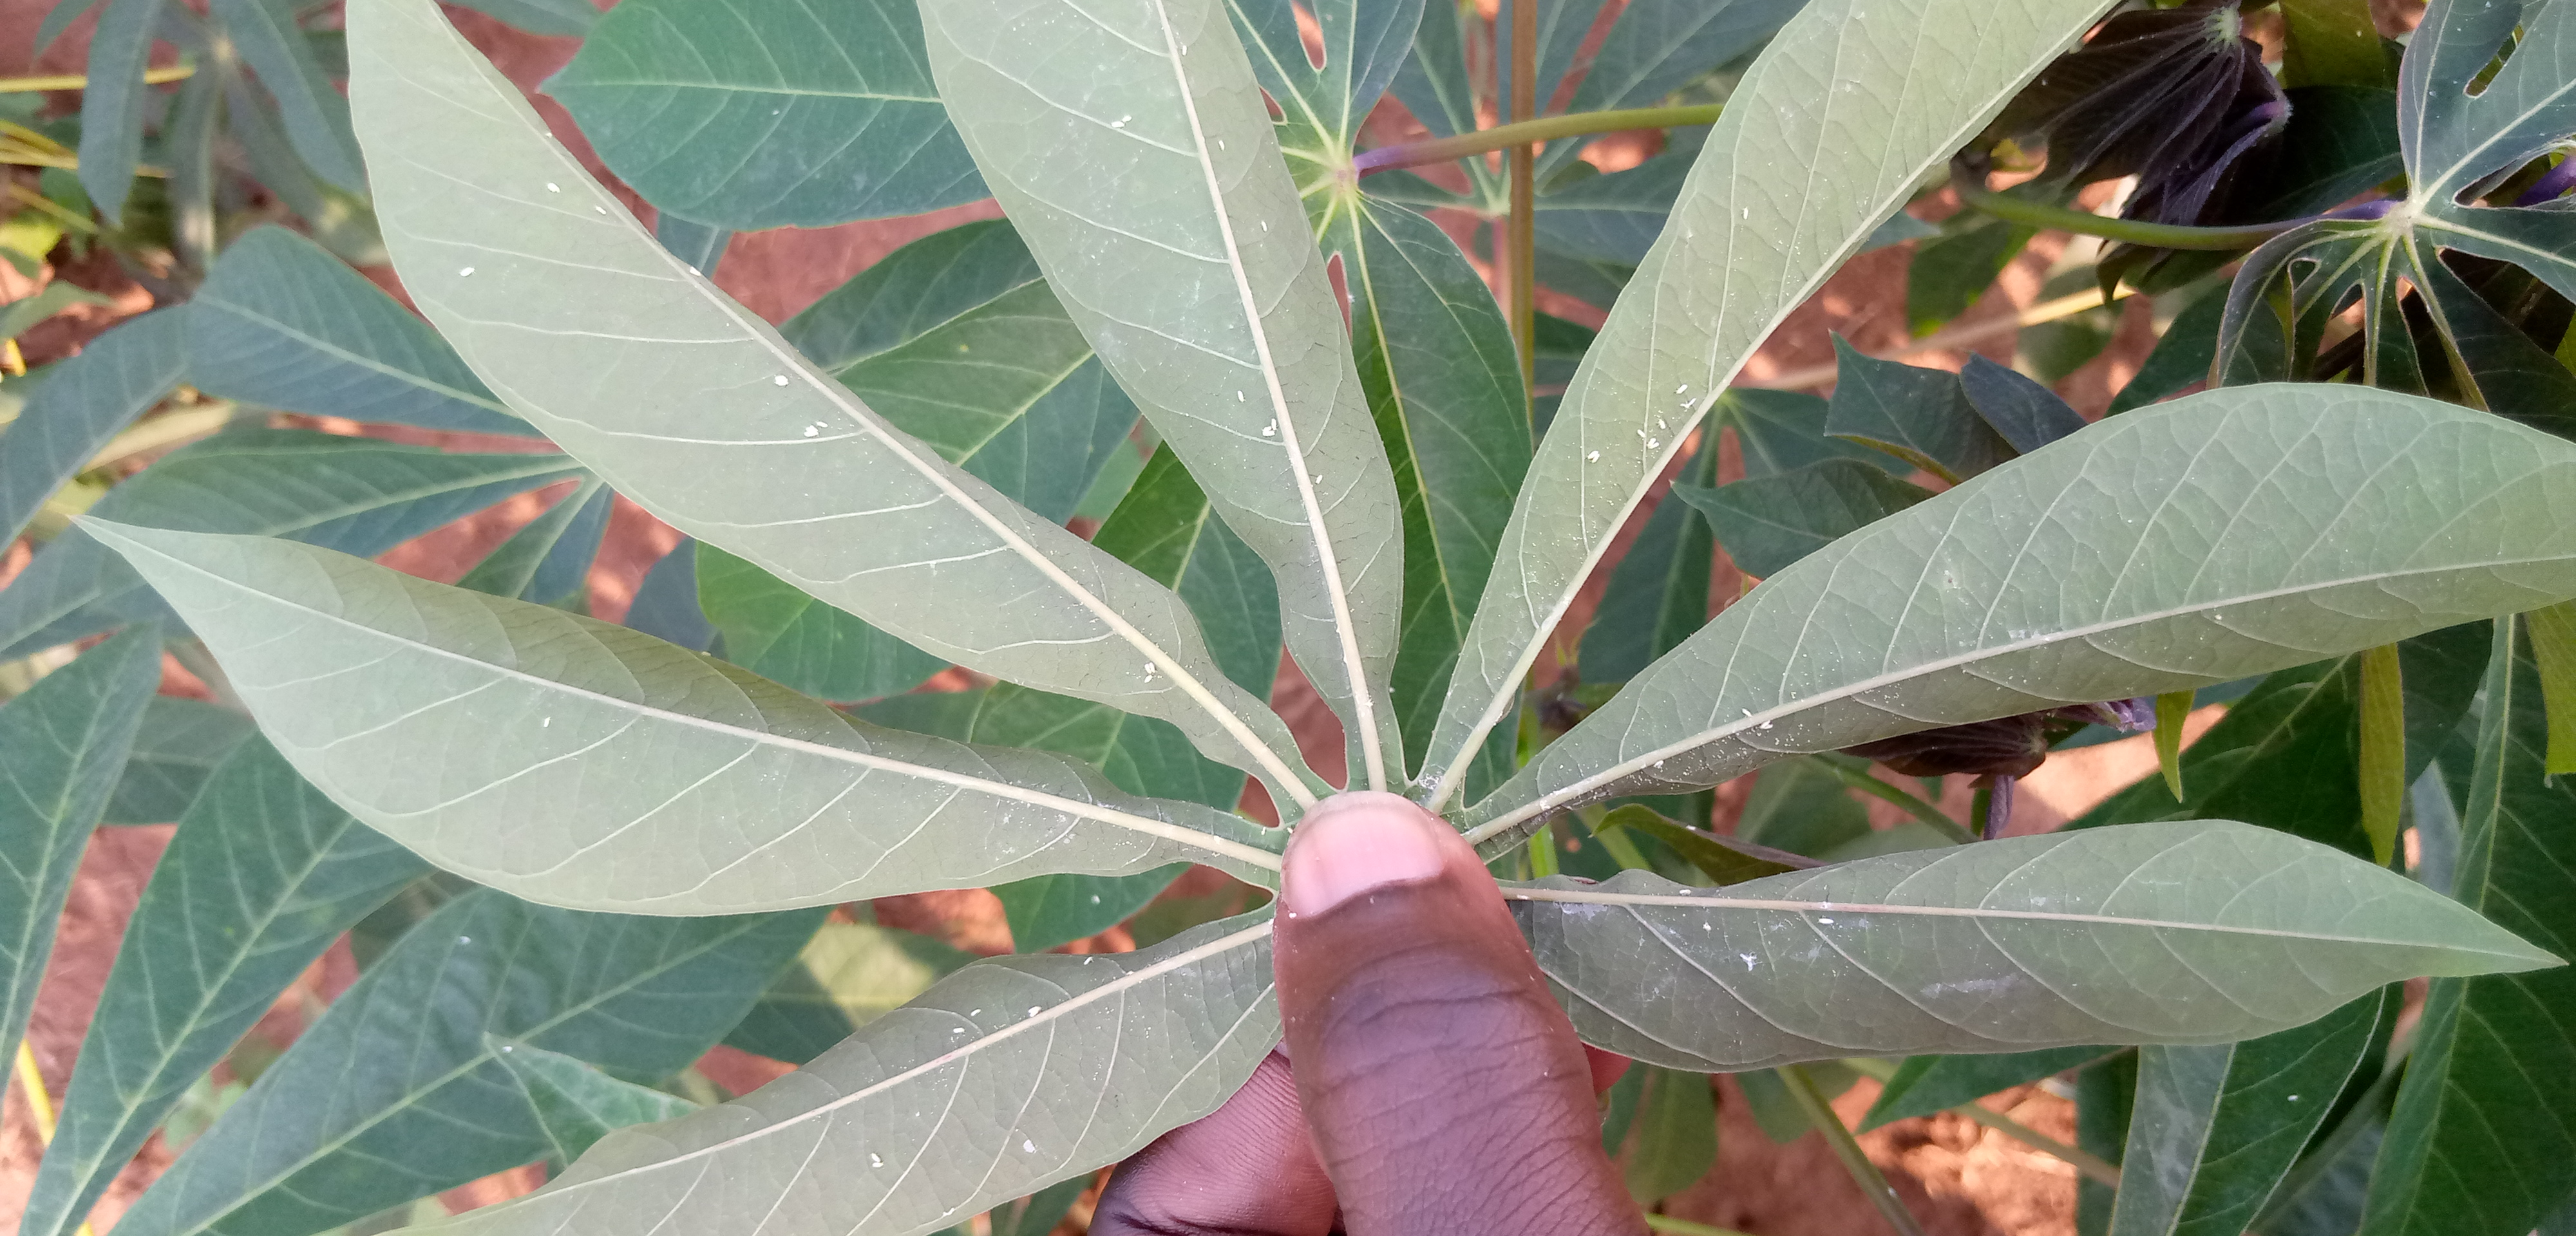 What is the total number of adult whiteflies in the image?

46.